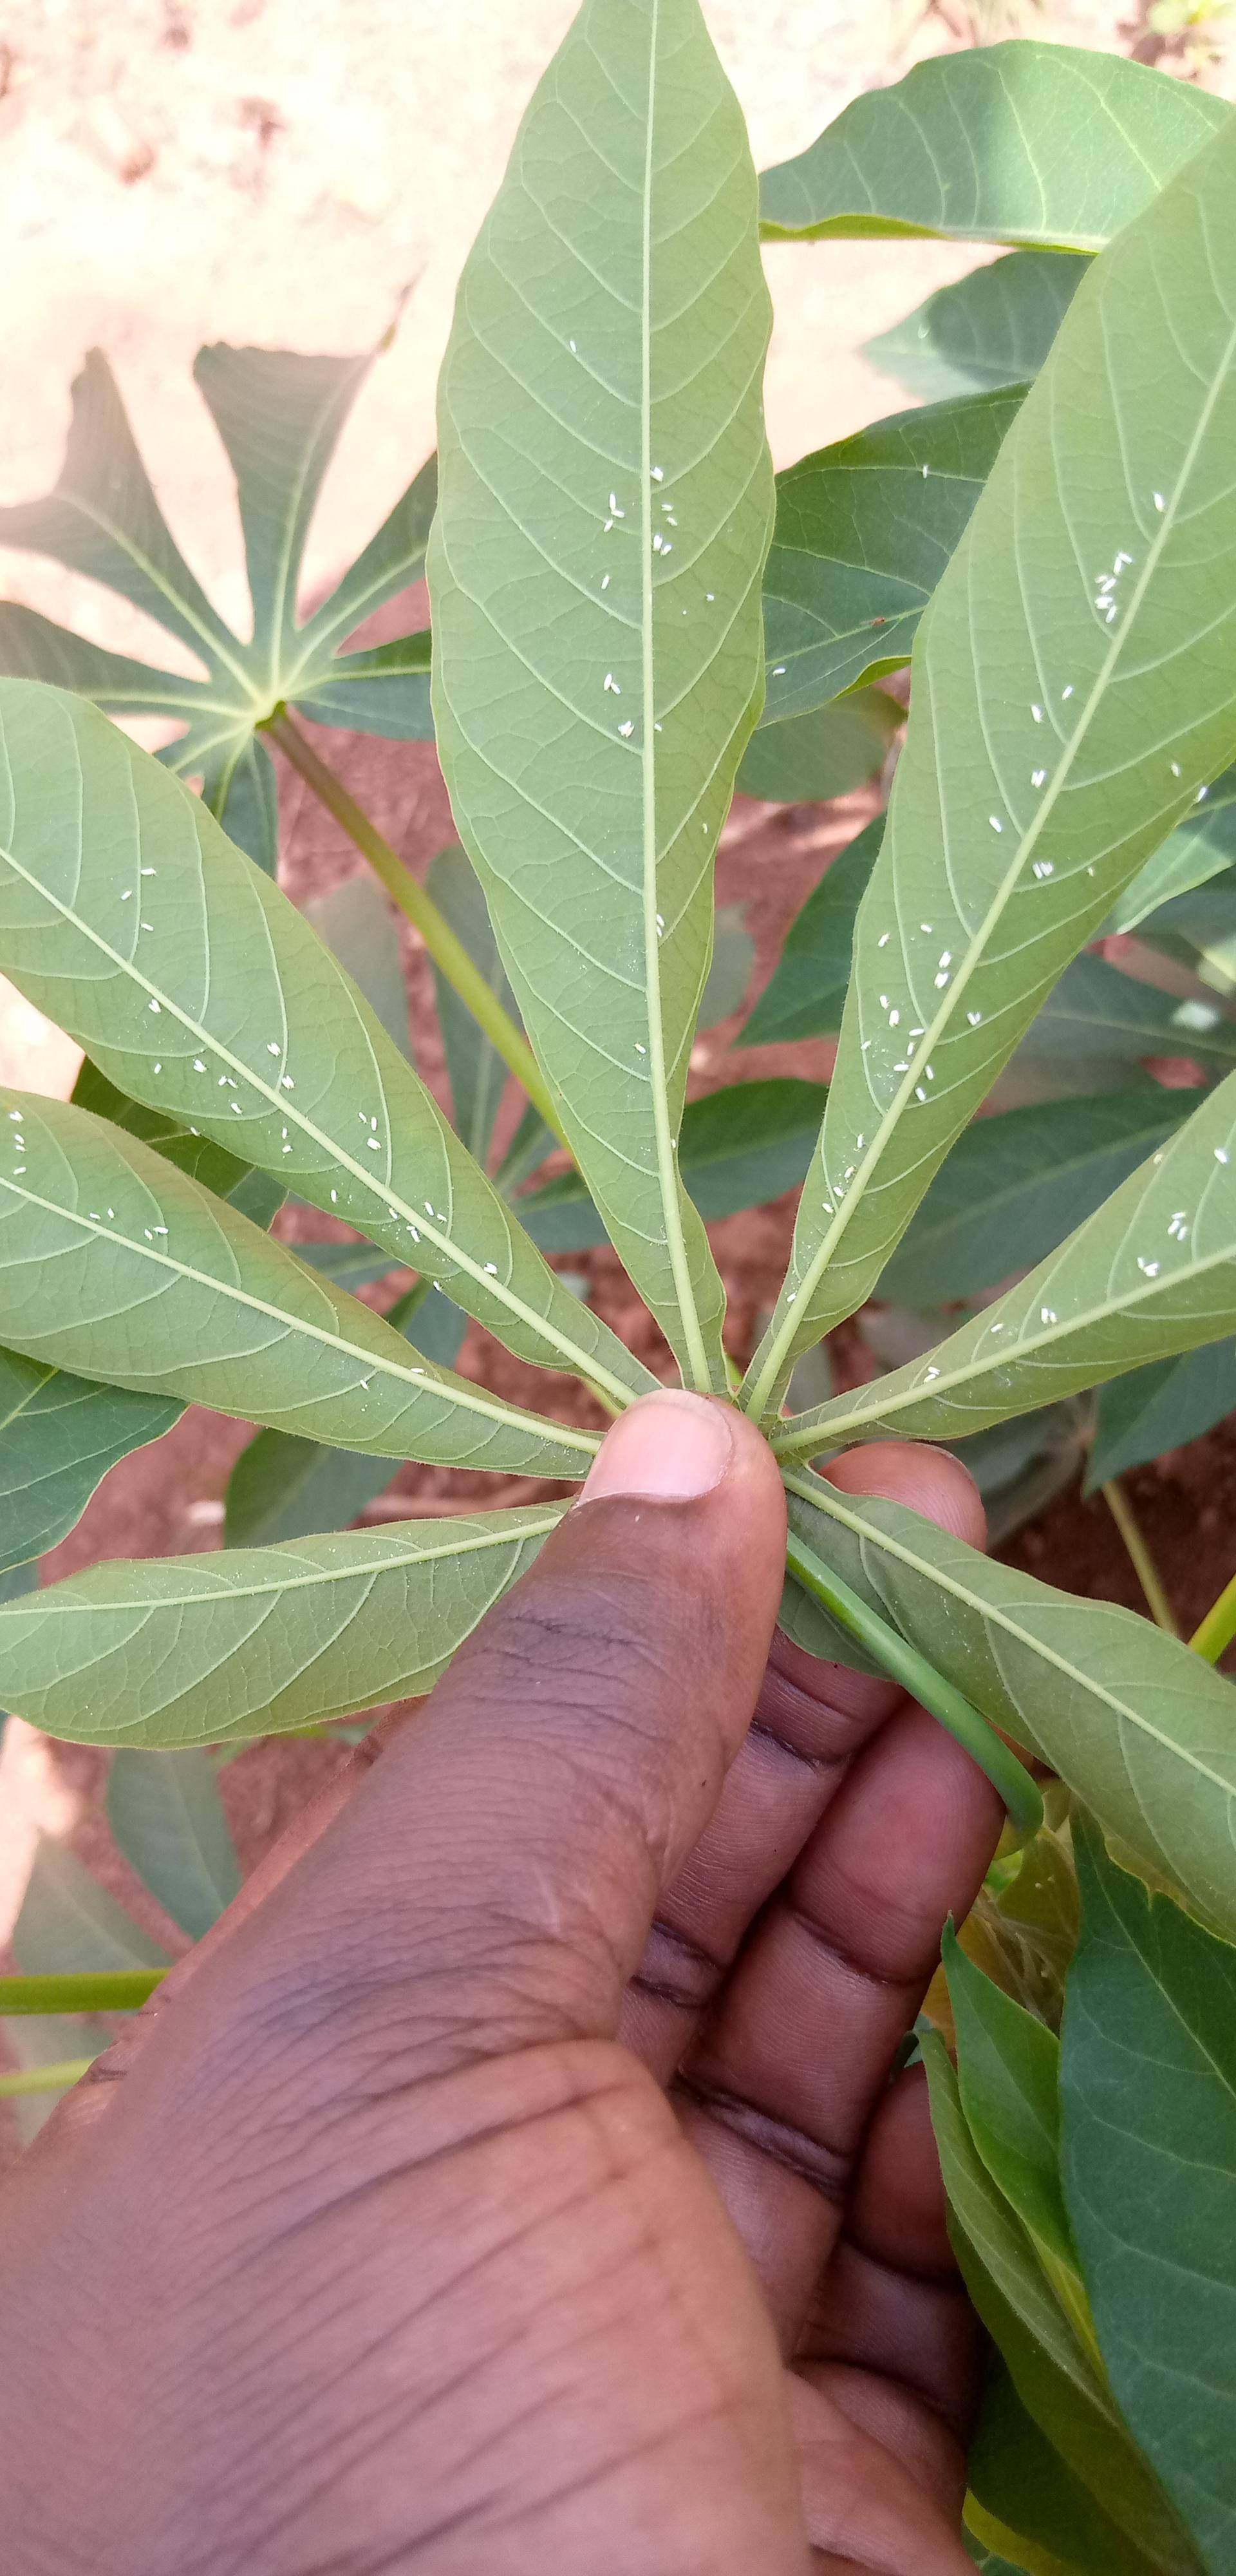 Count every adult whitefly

108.